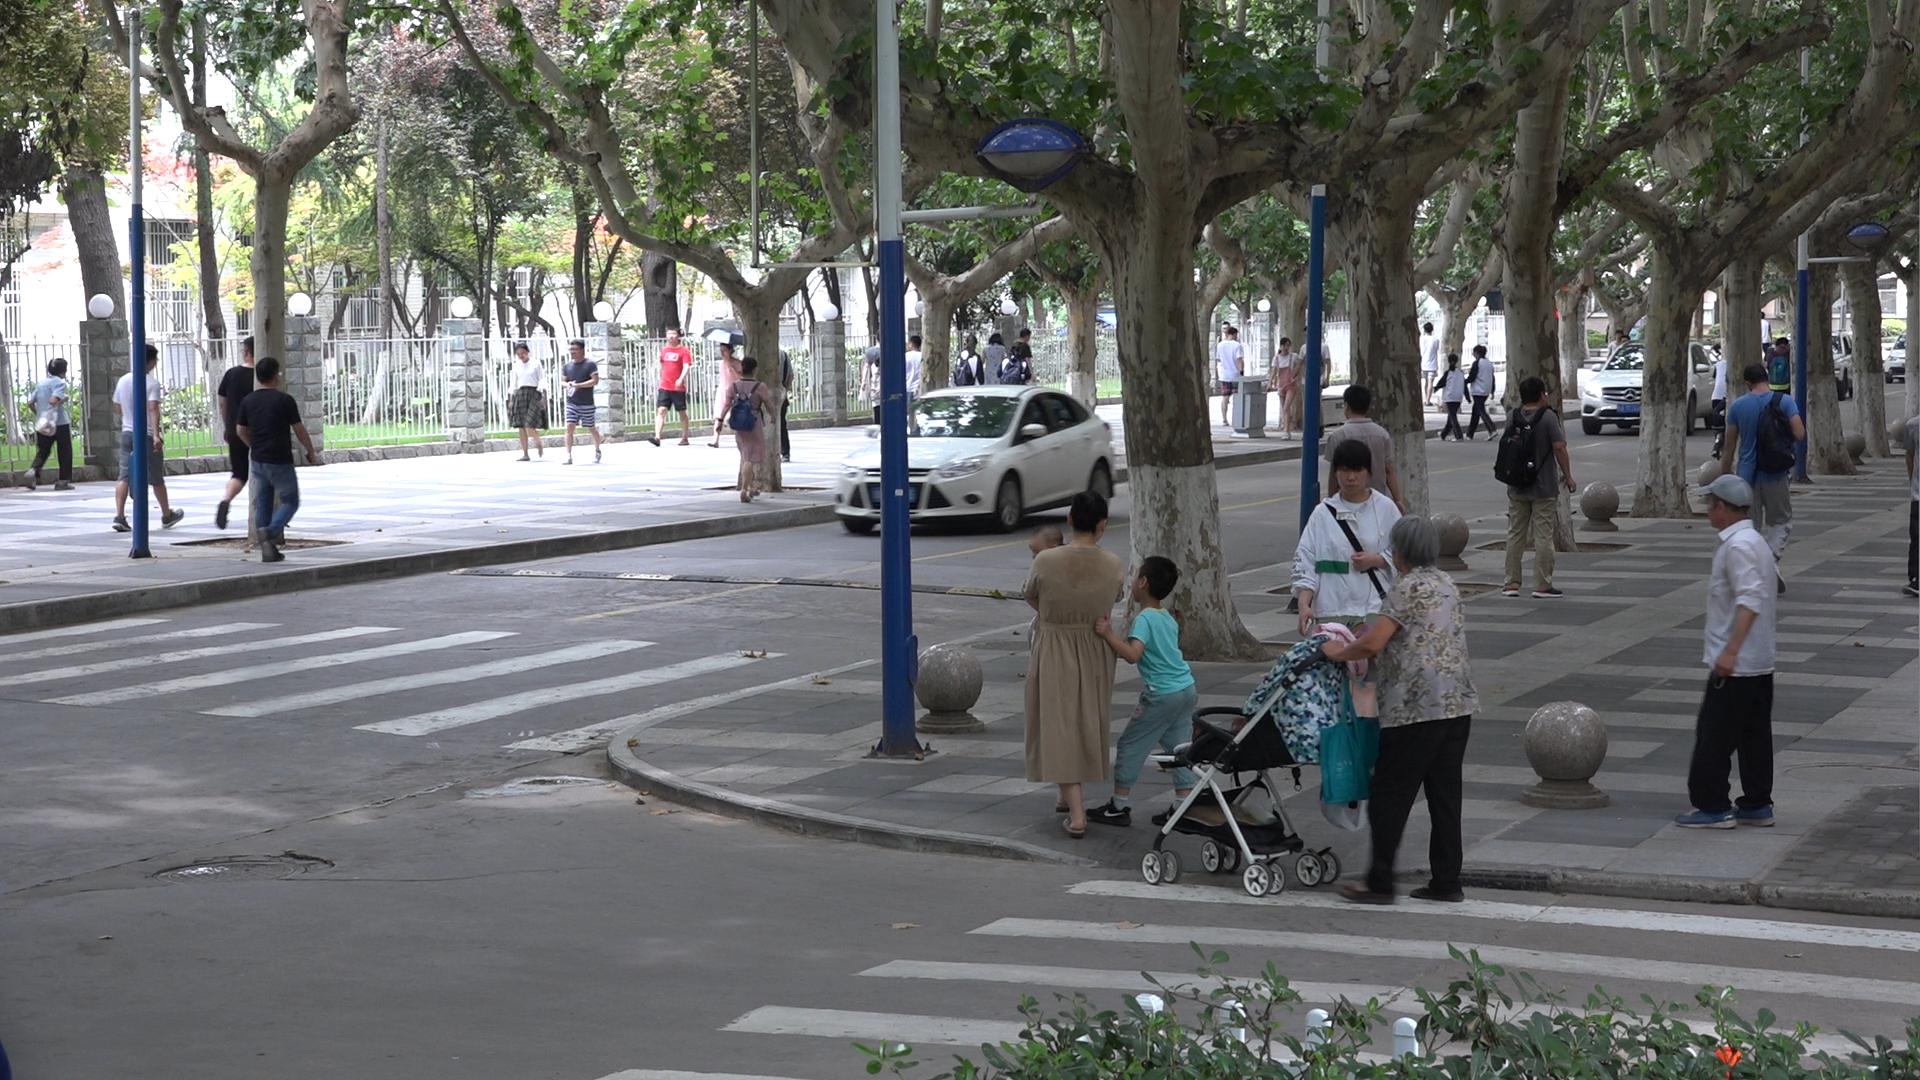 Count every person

36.